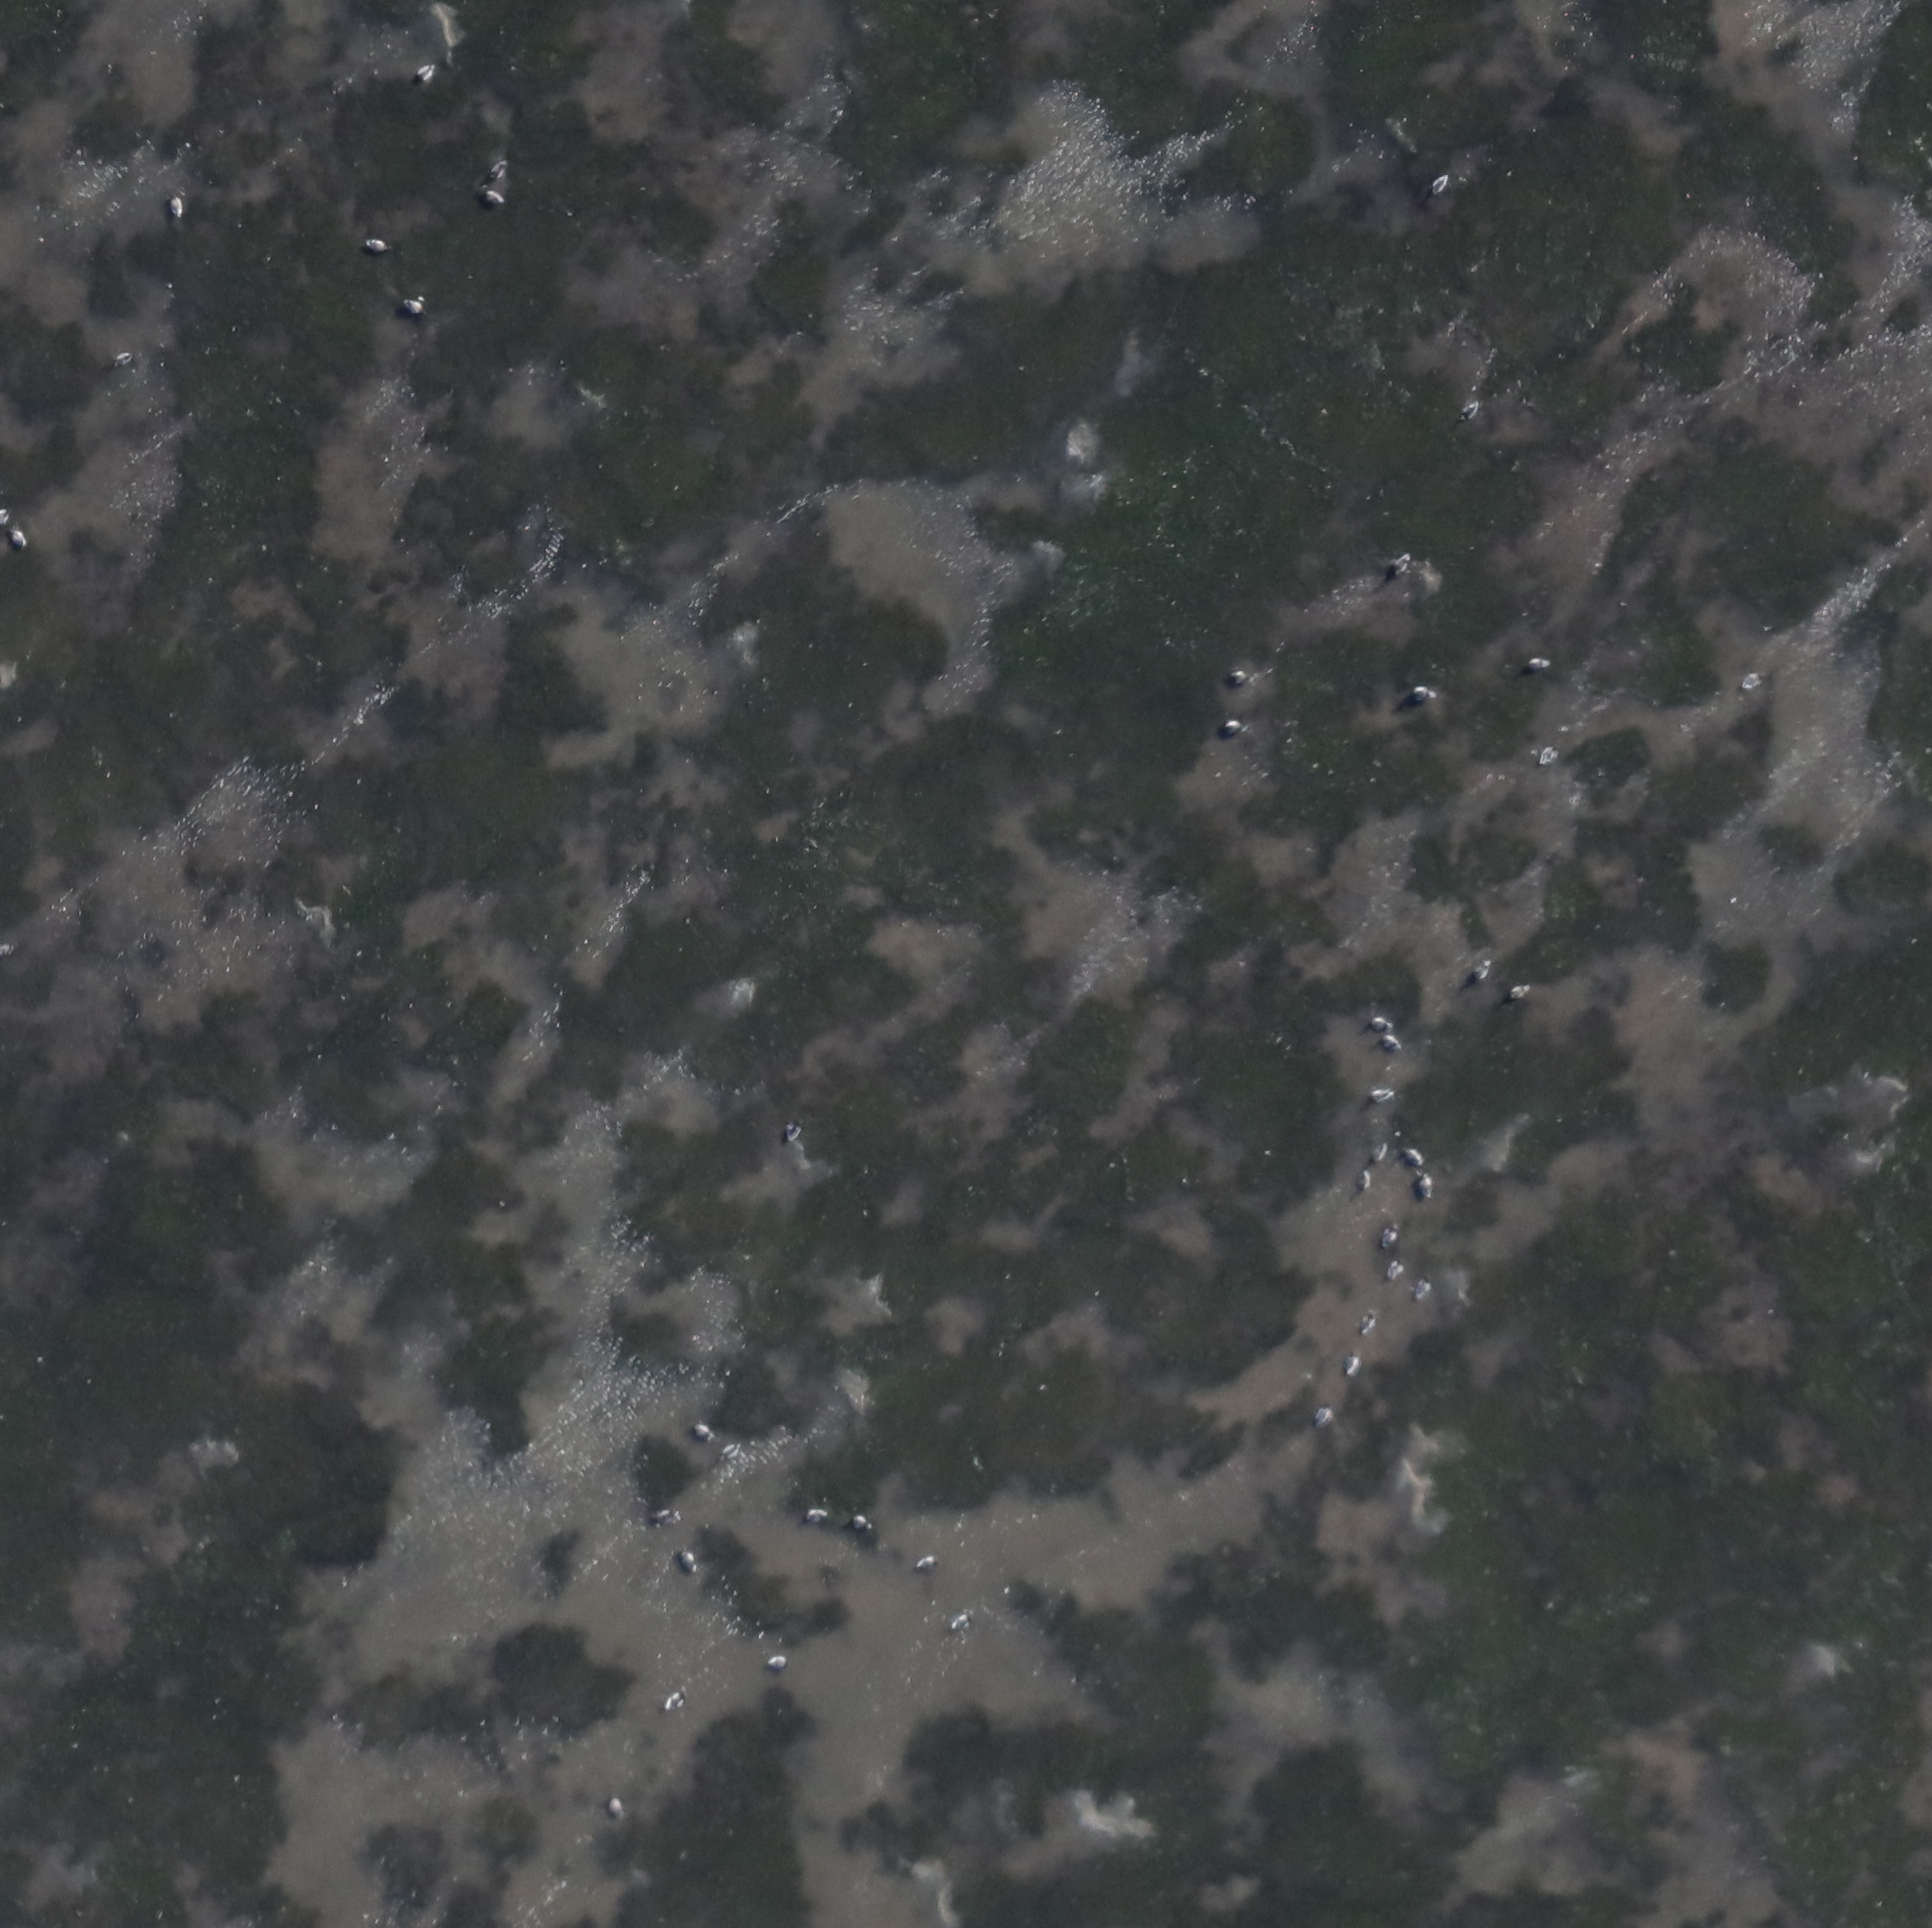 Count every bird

46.